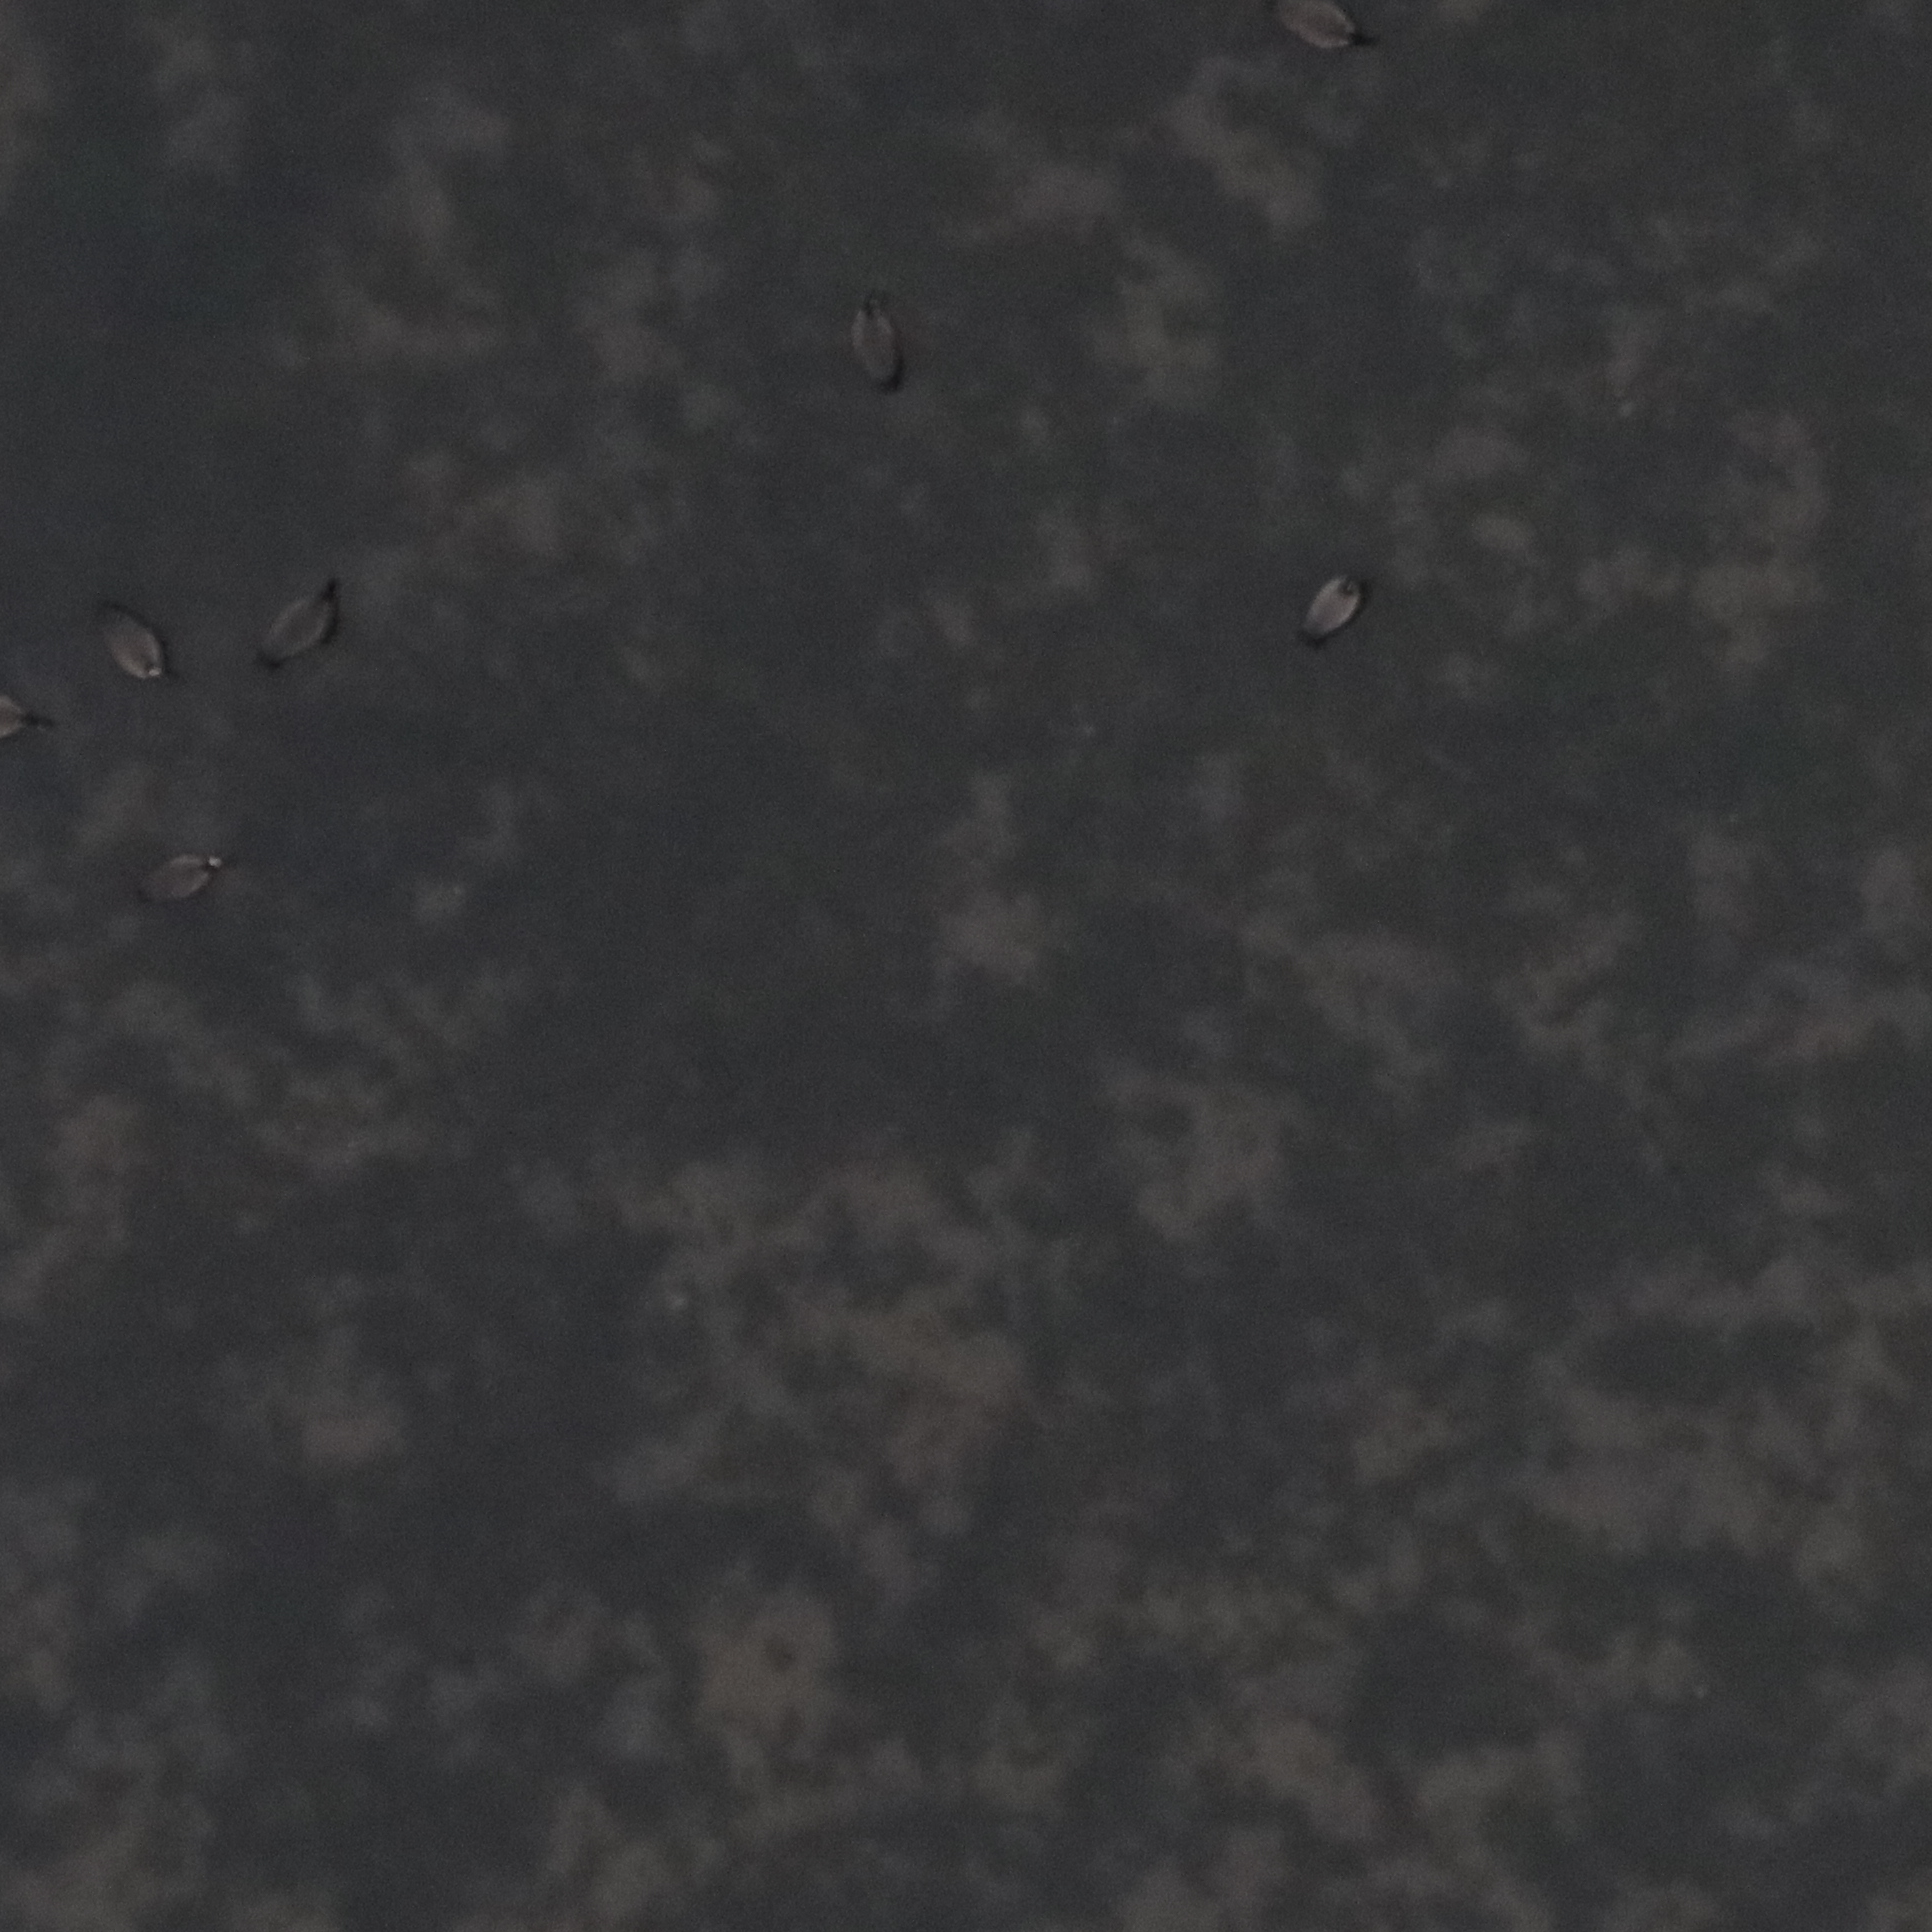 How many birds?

6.